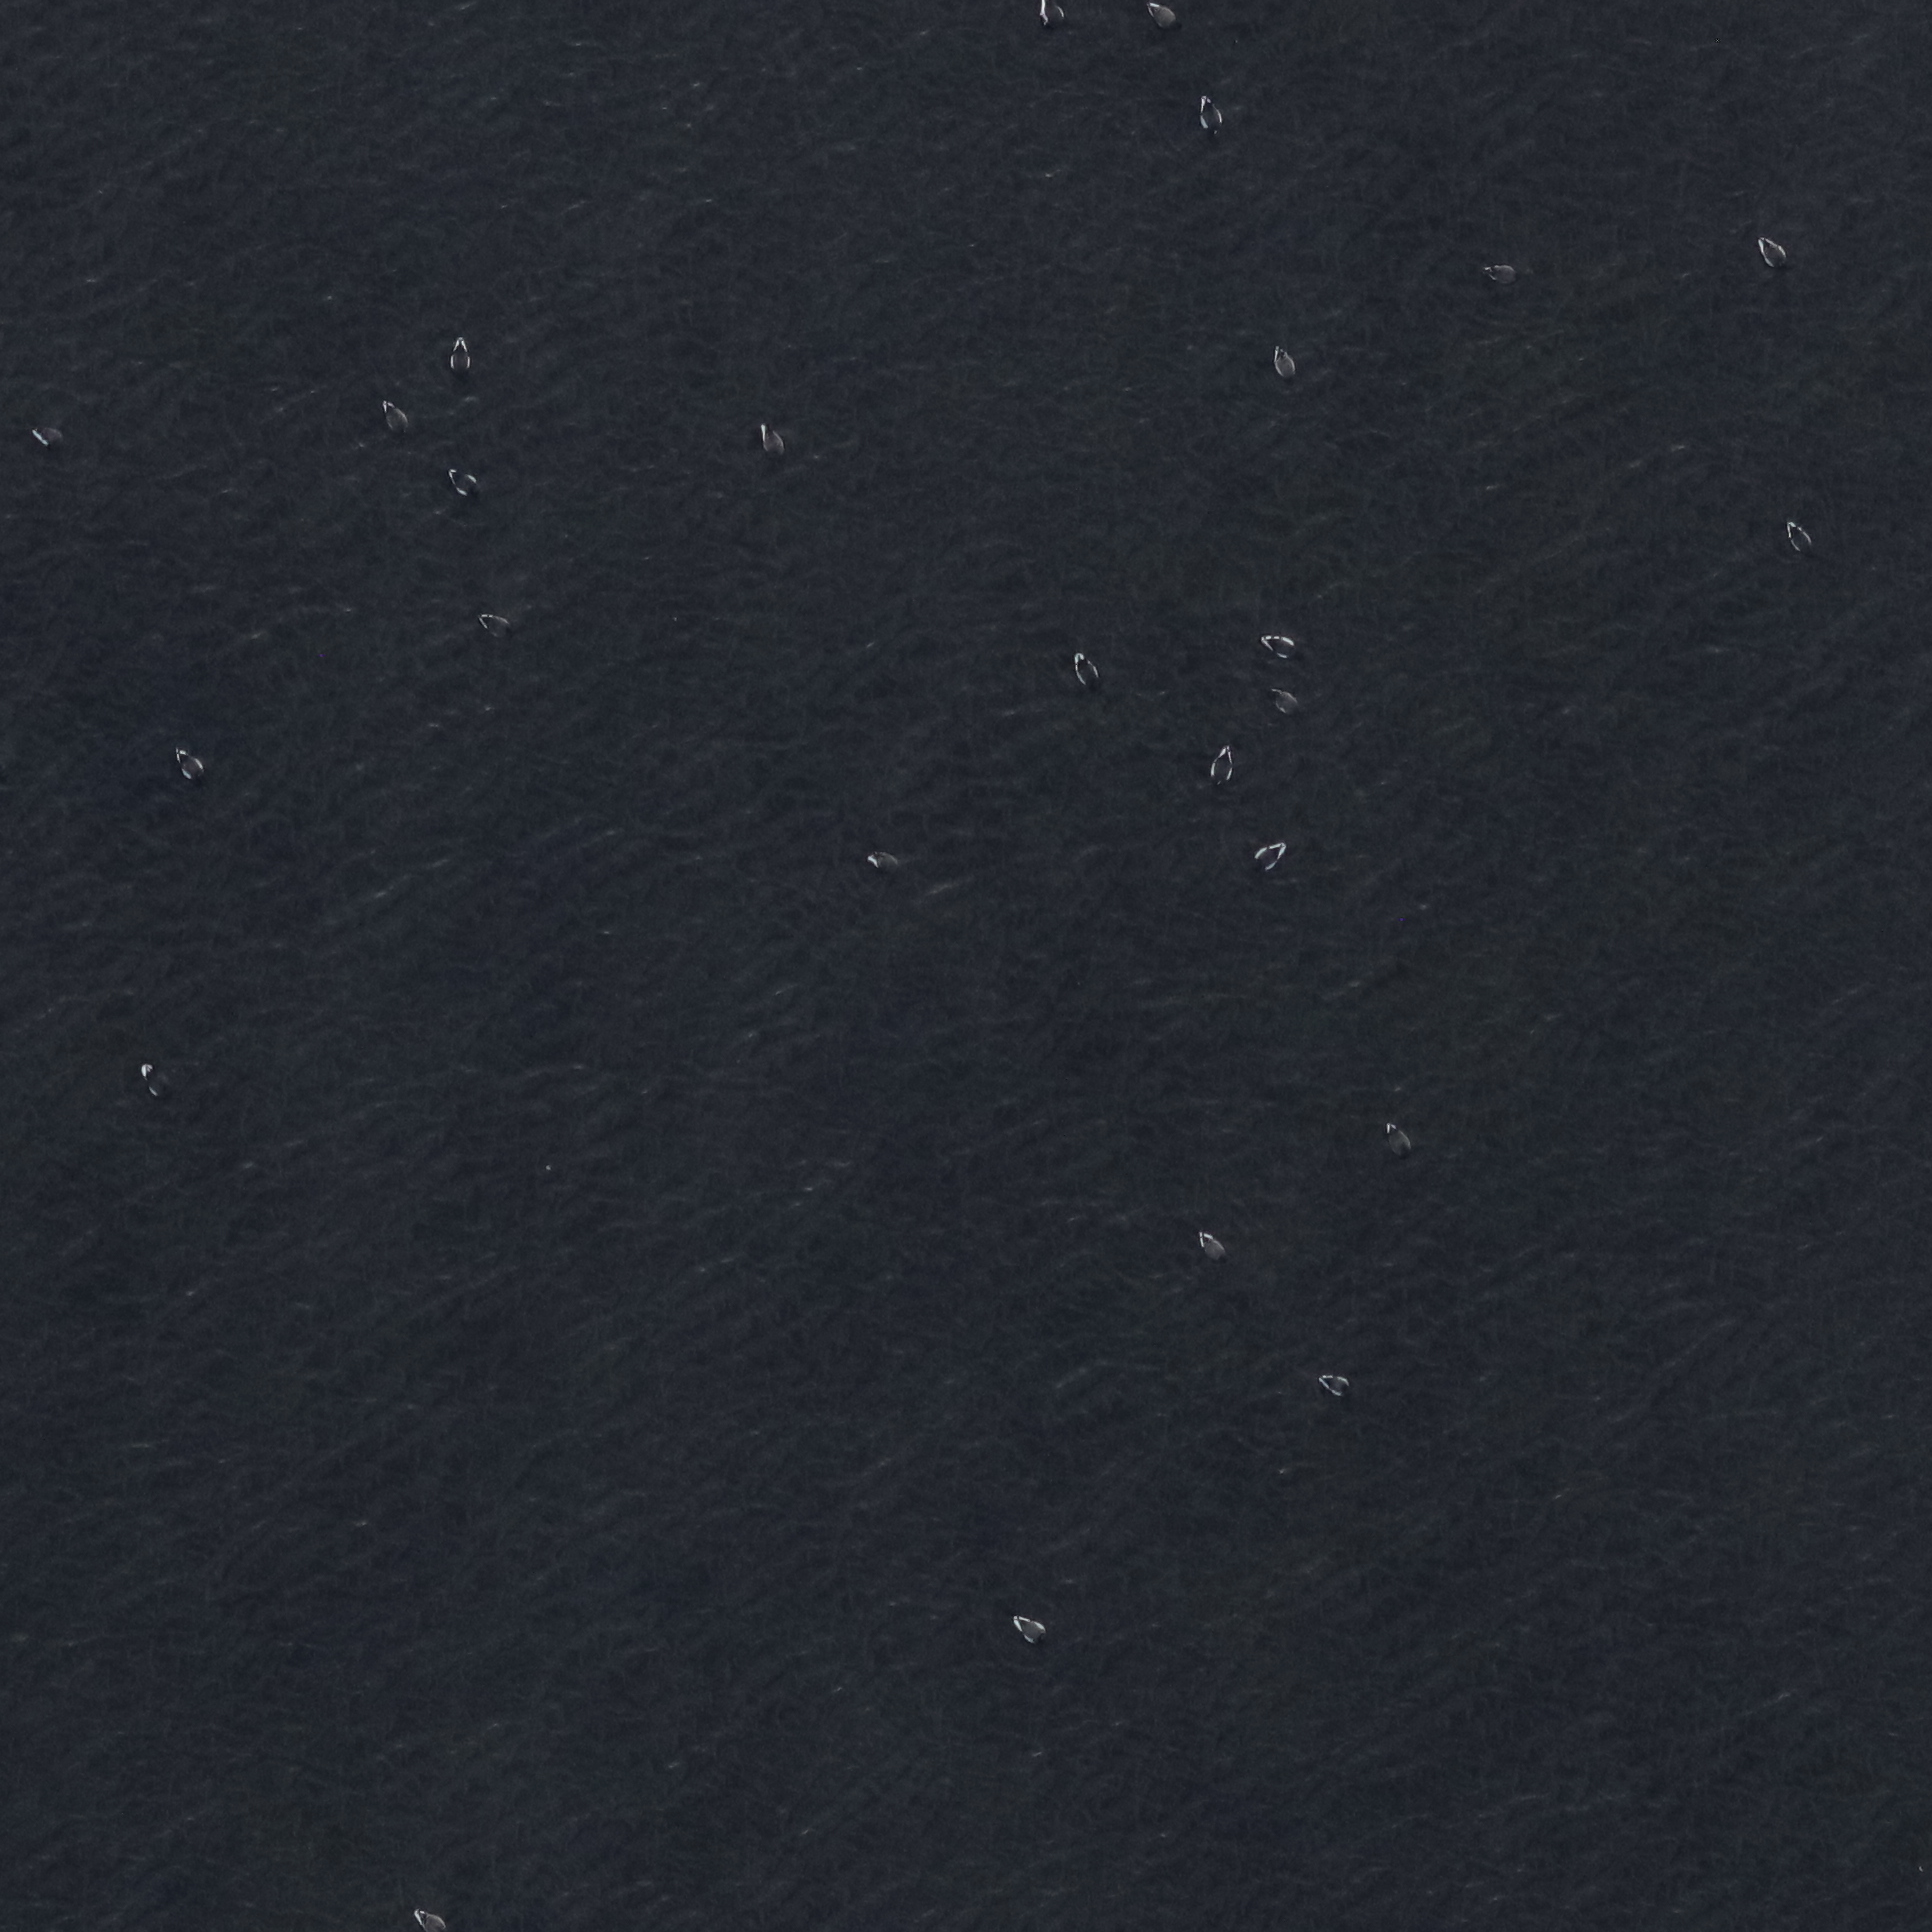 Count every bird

26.